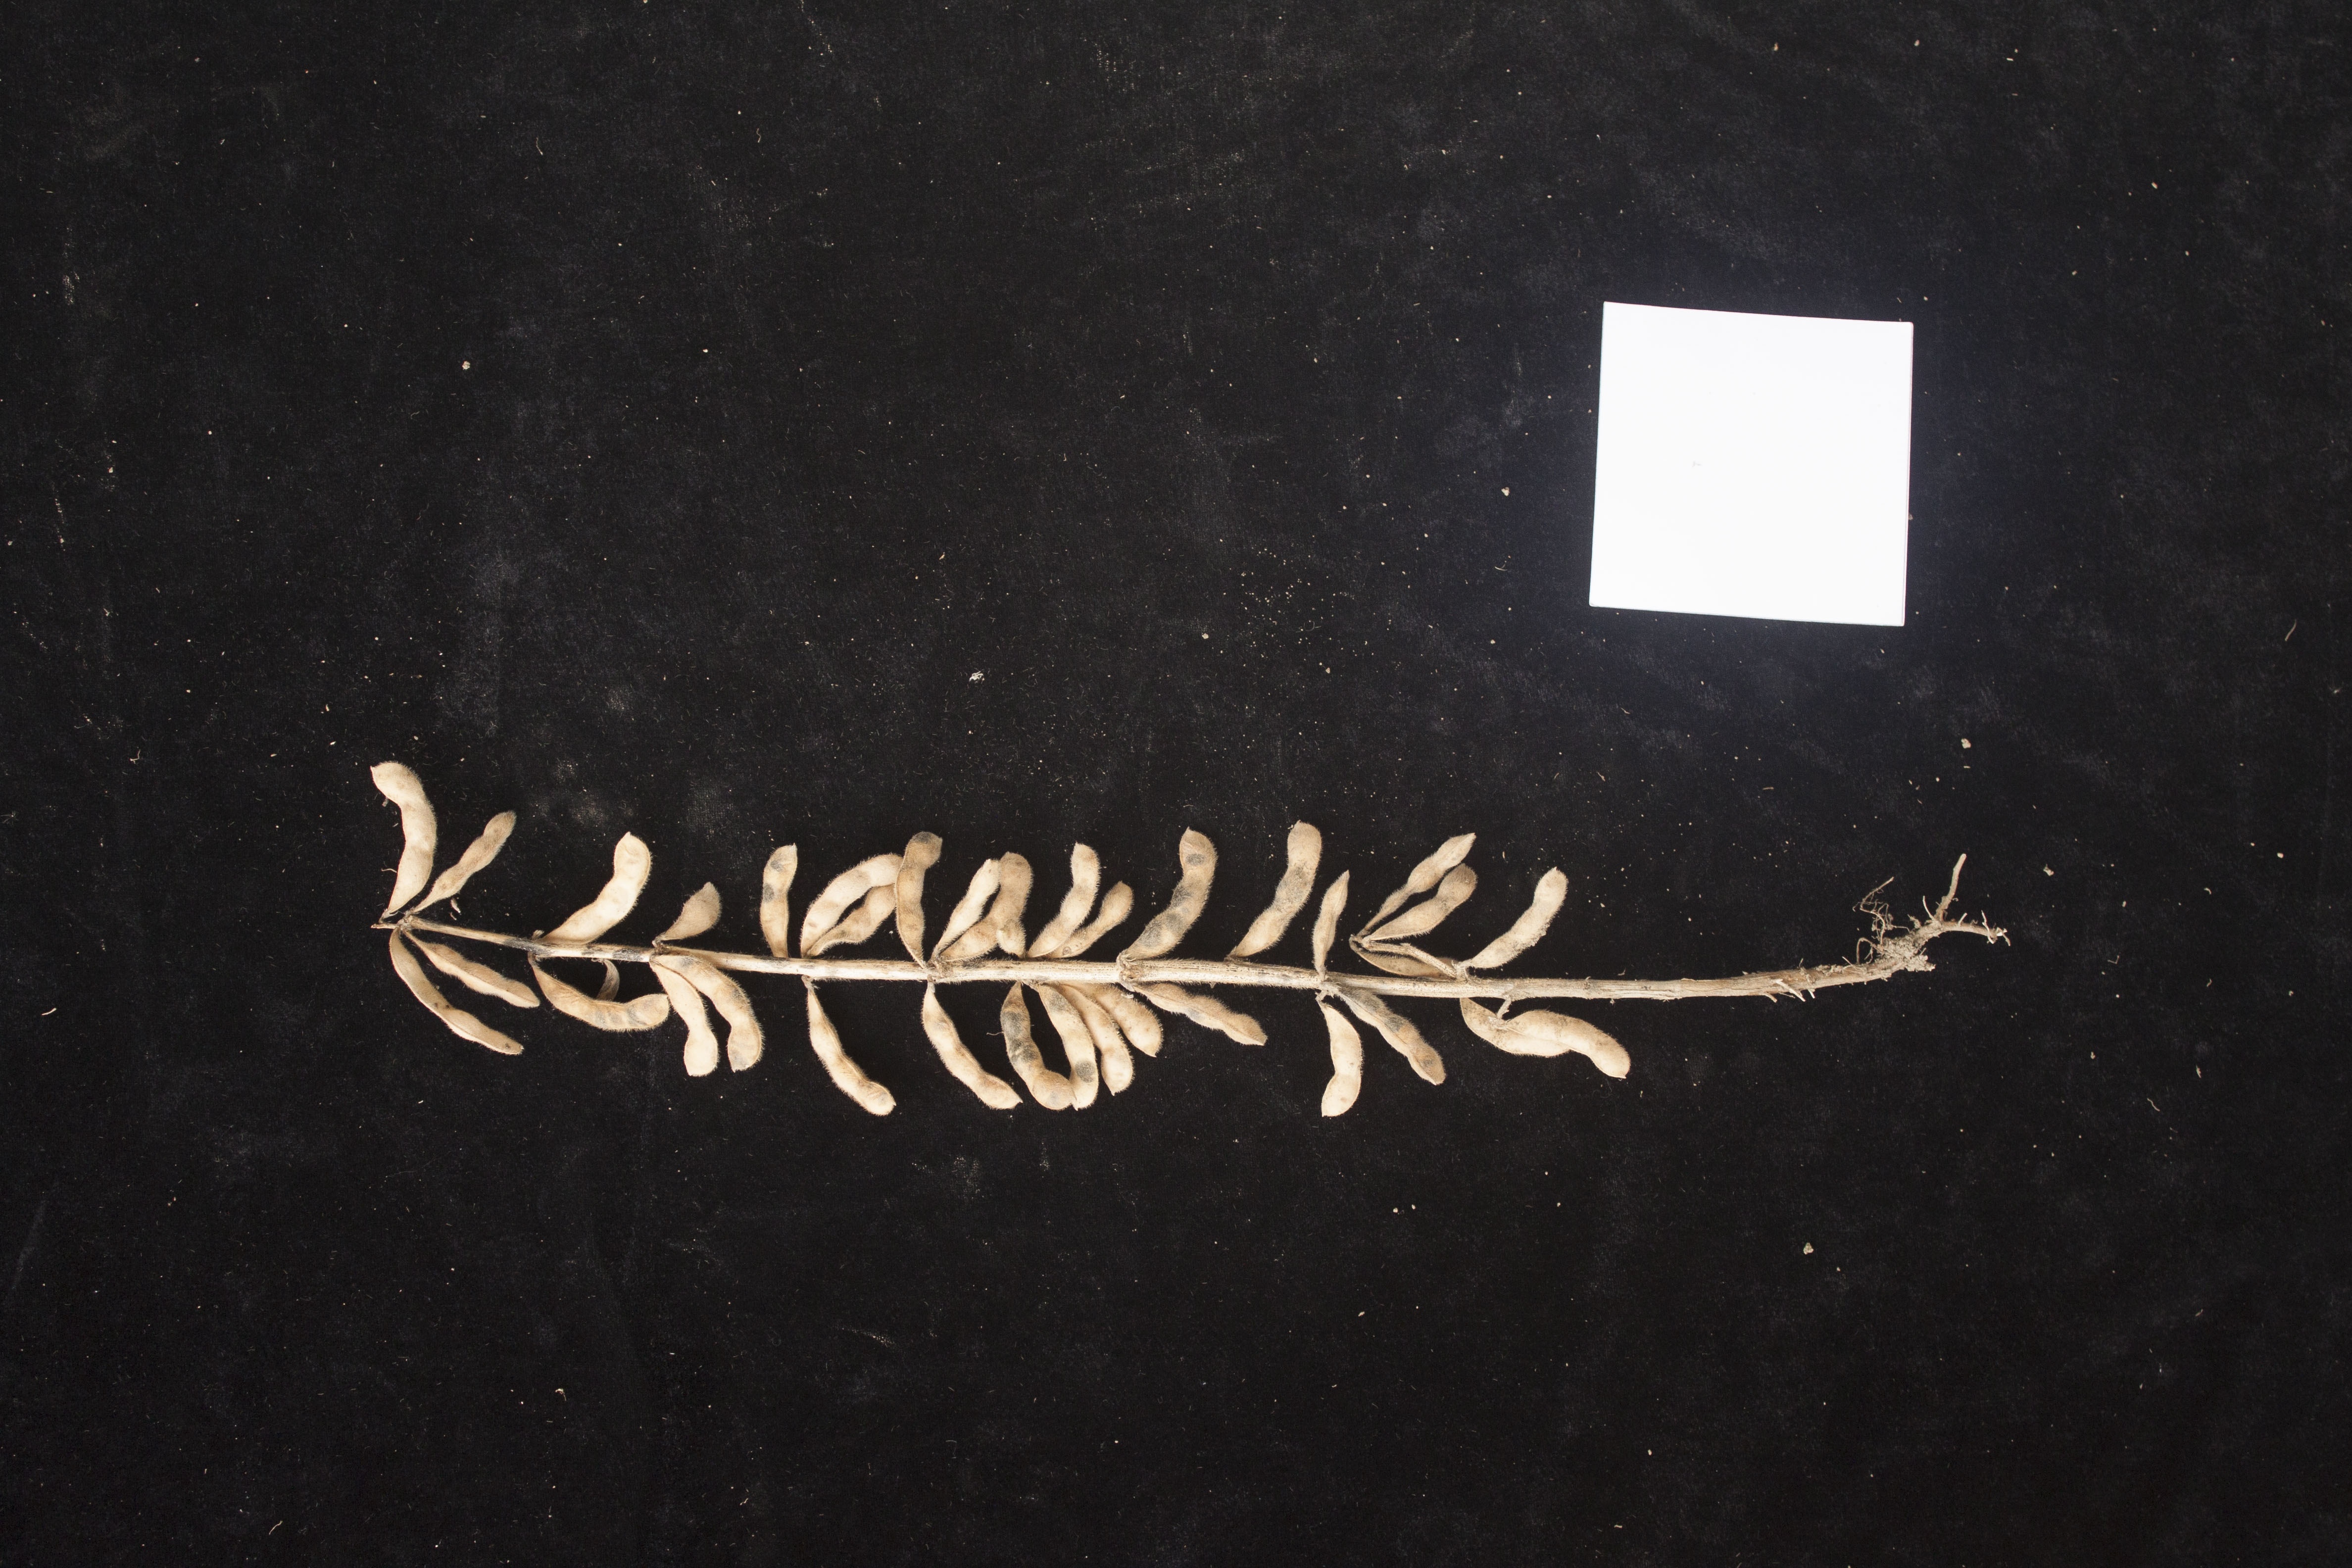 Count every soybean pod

35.